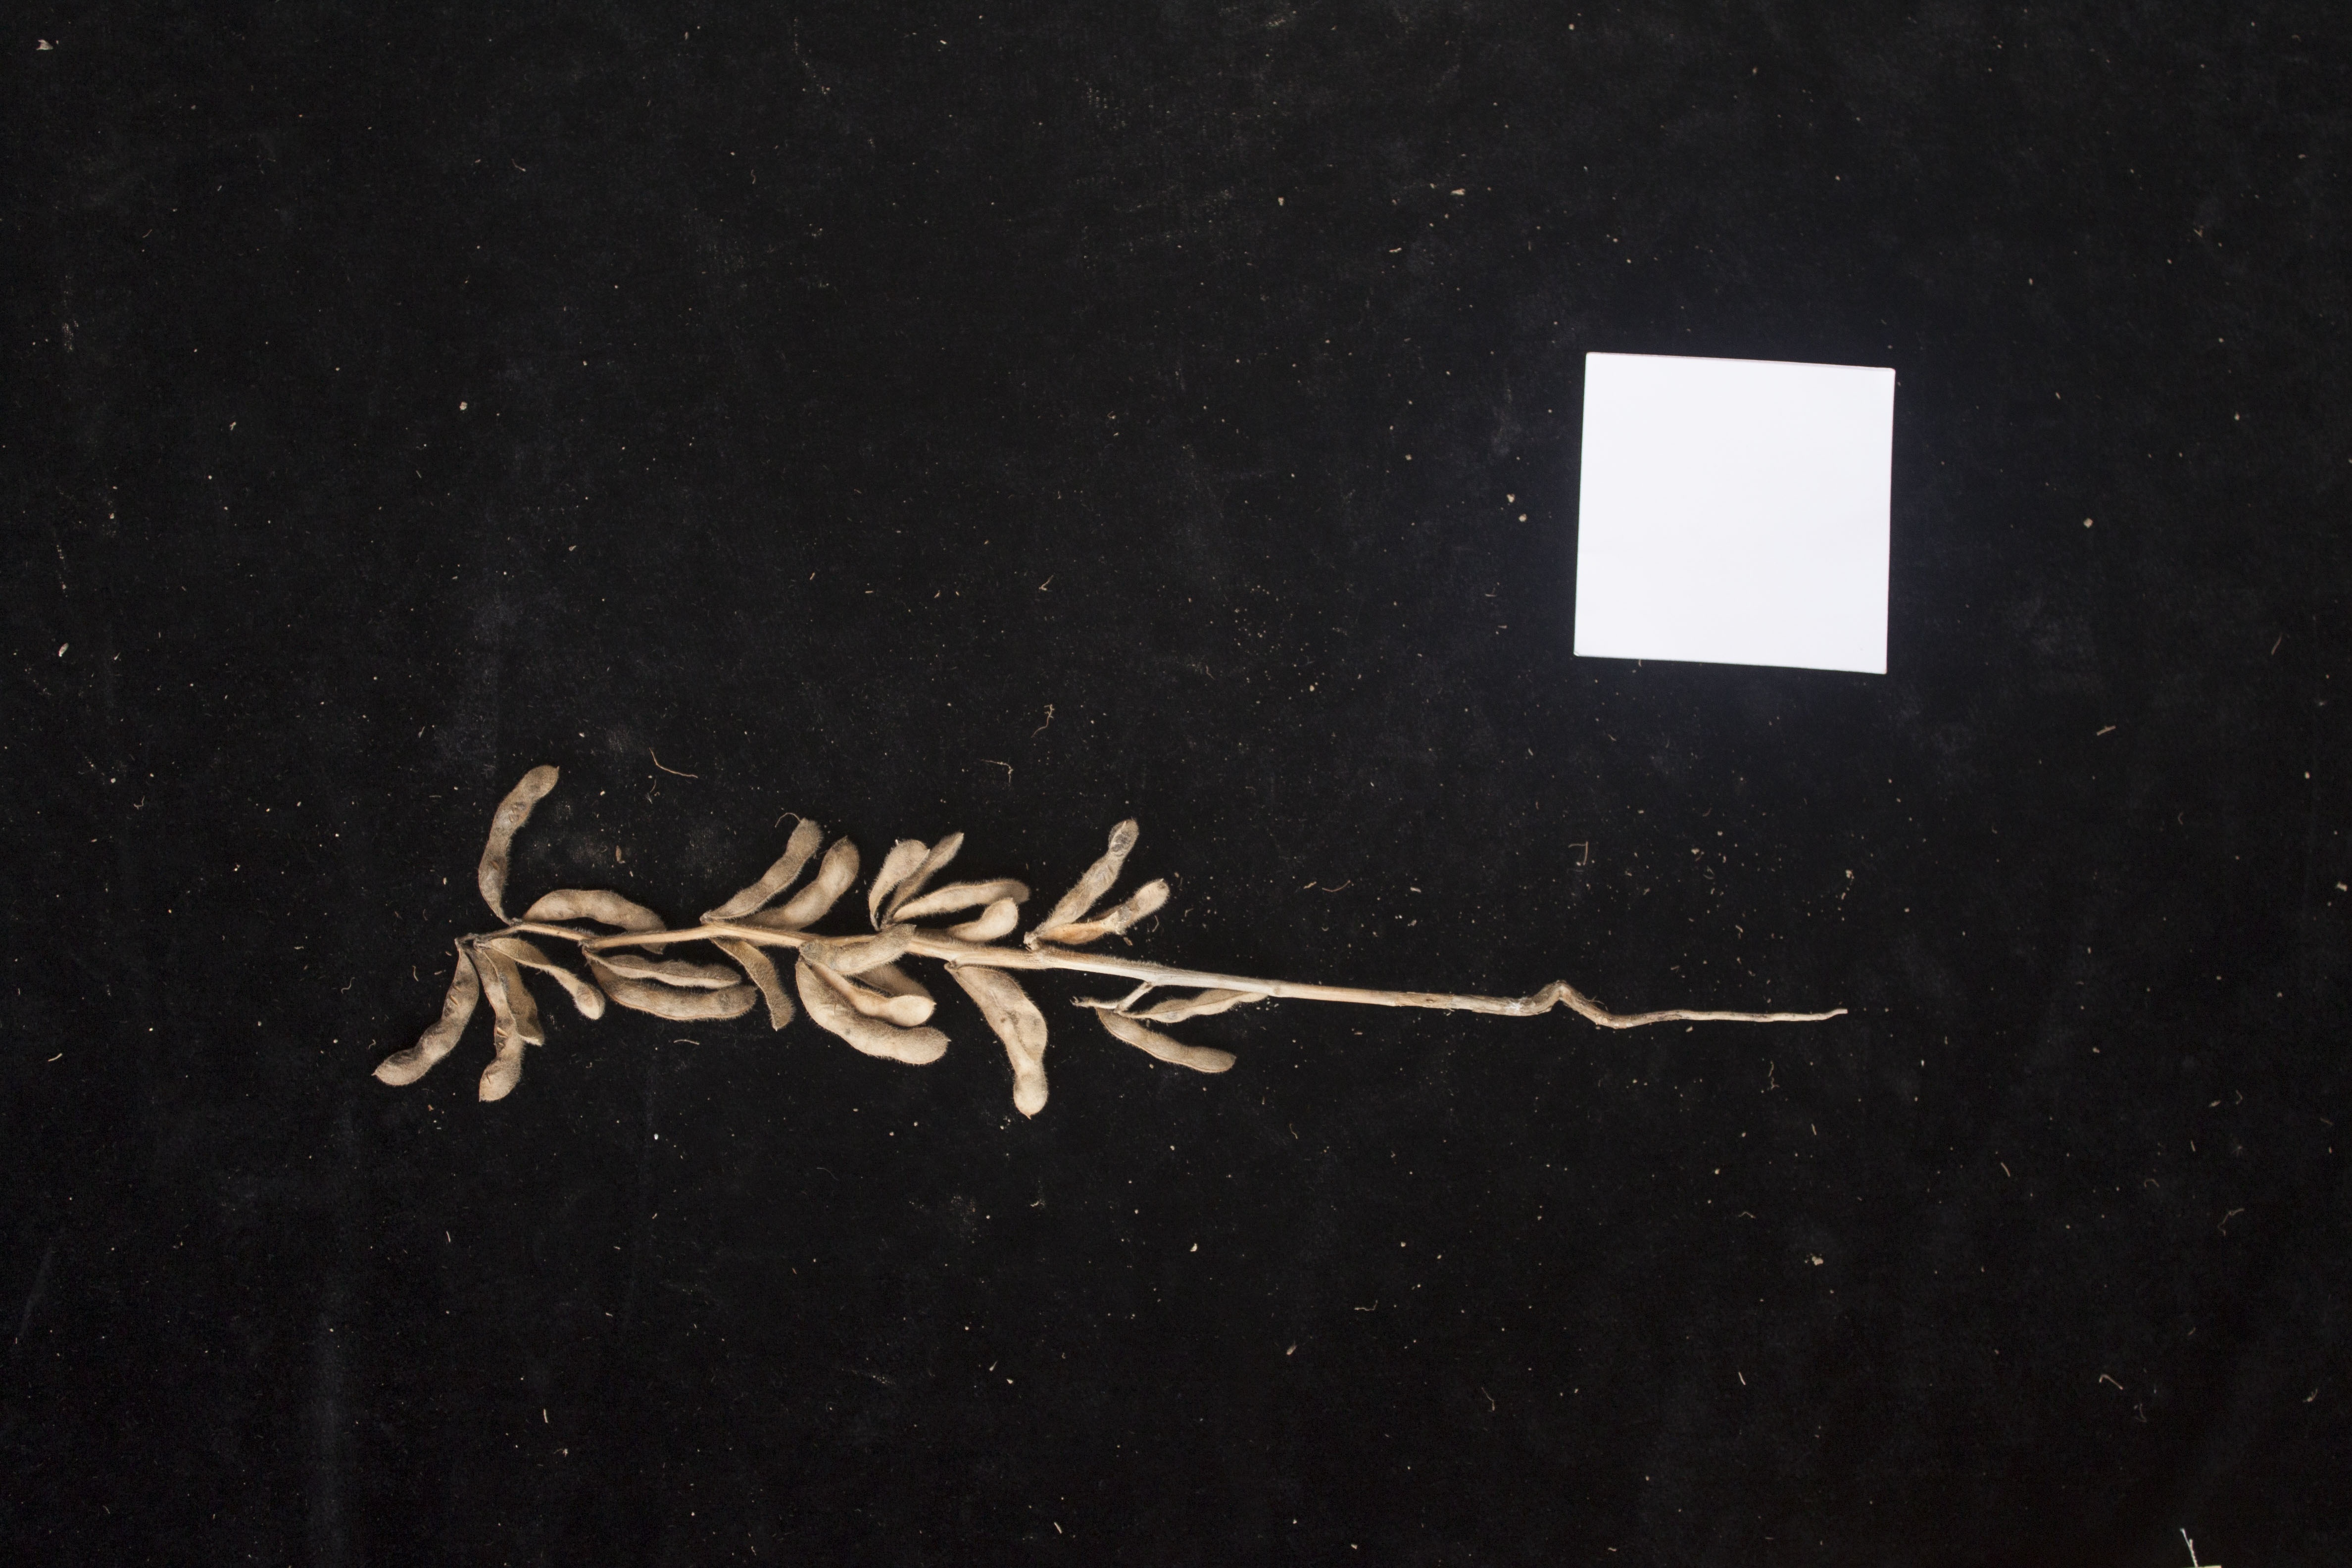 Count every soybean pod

25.